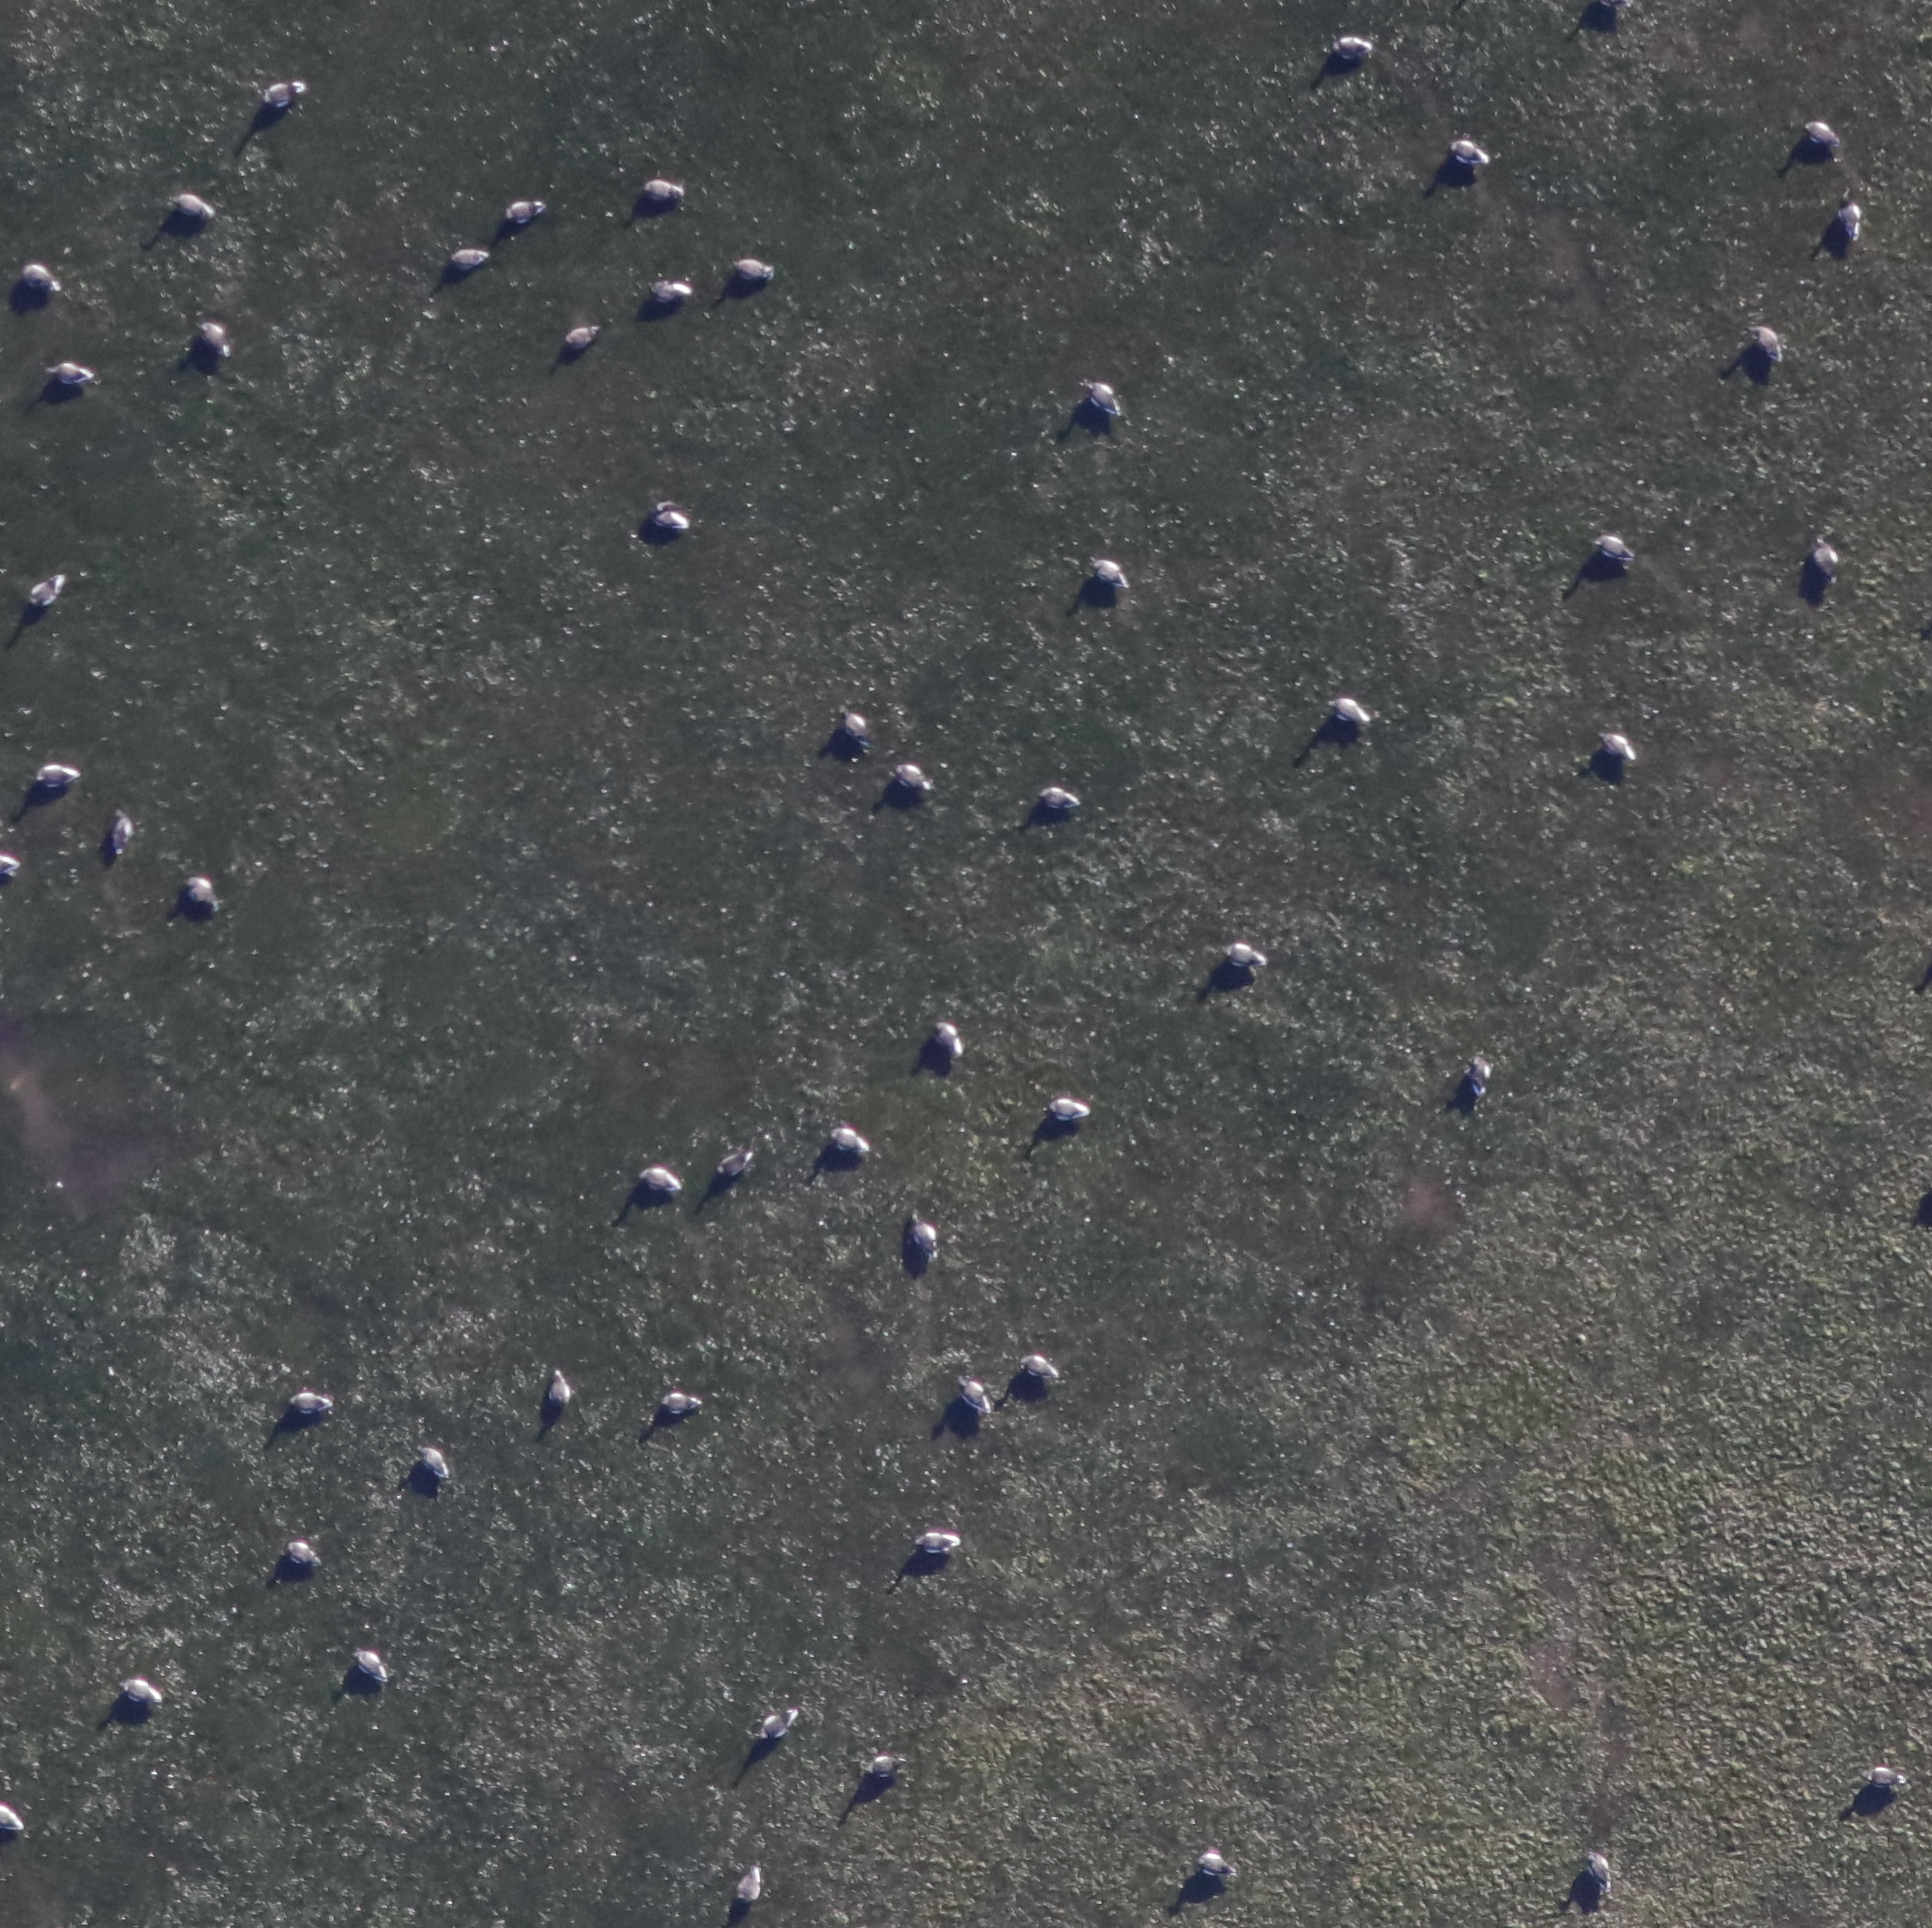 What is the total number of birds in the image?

55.